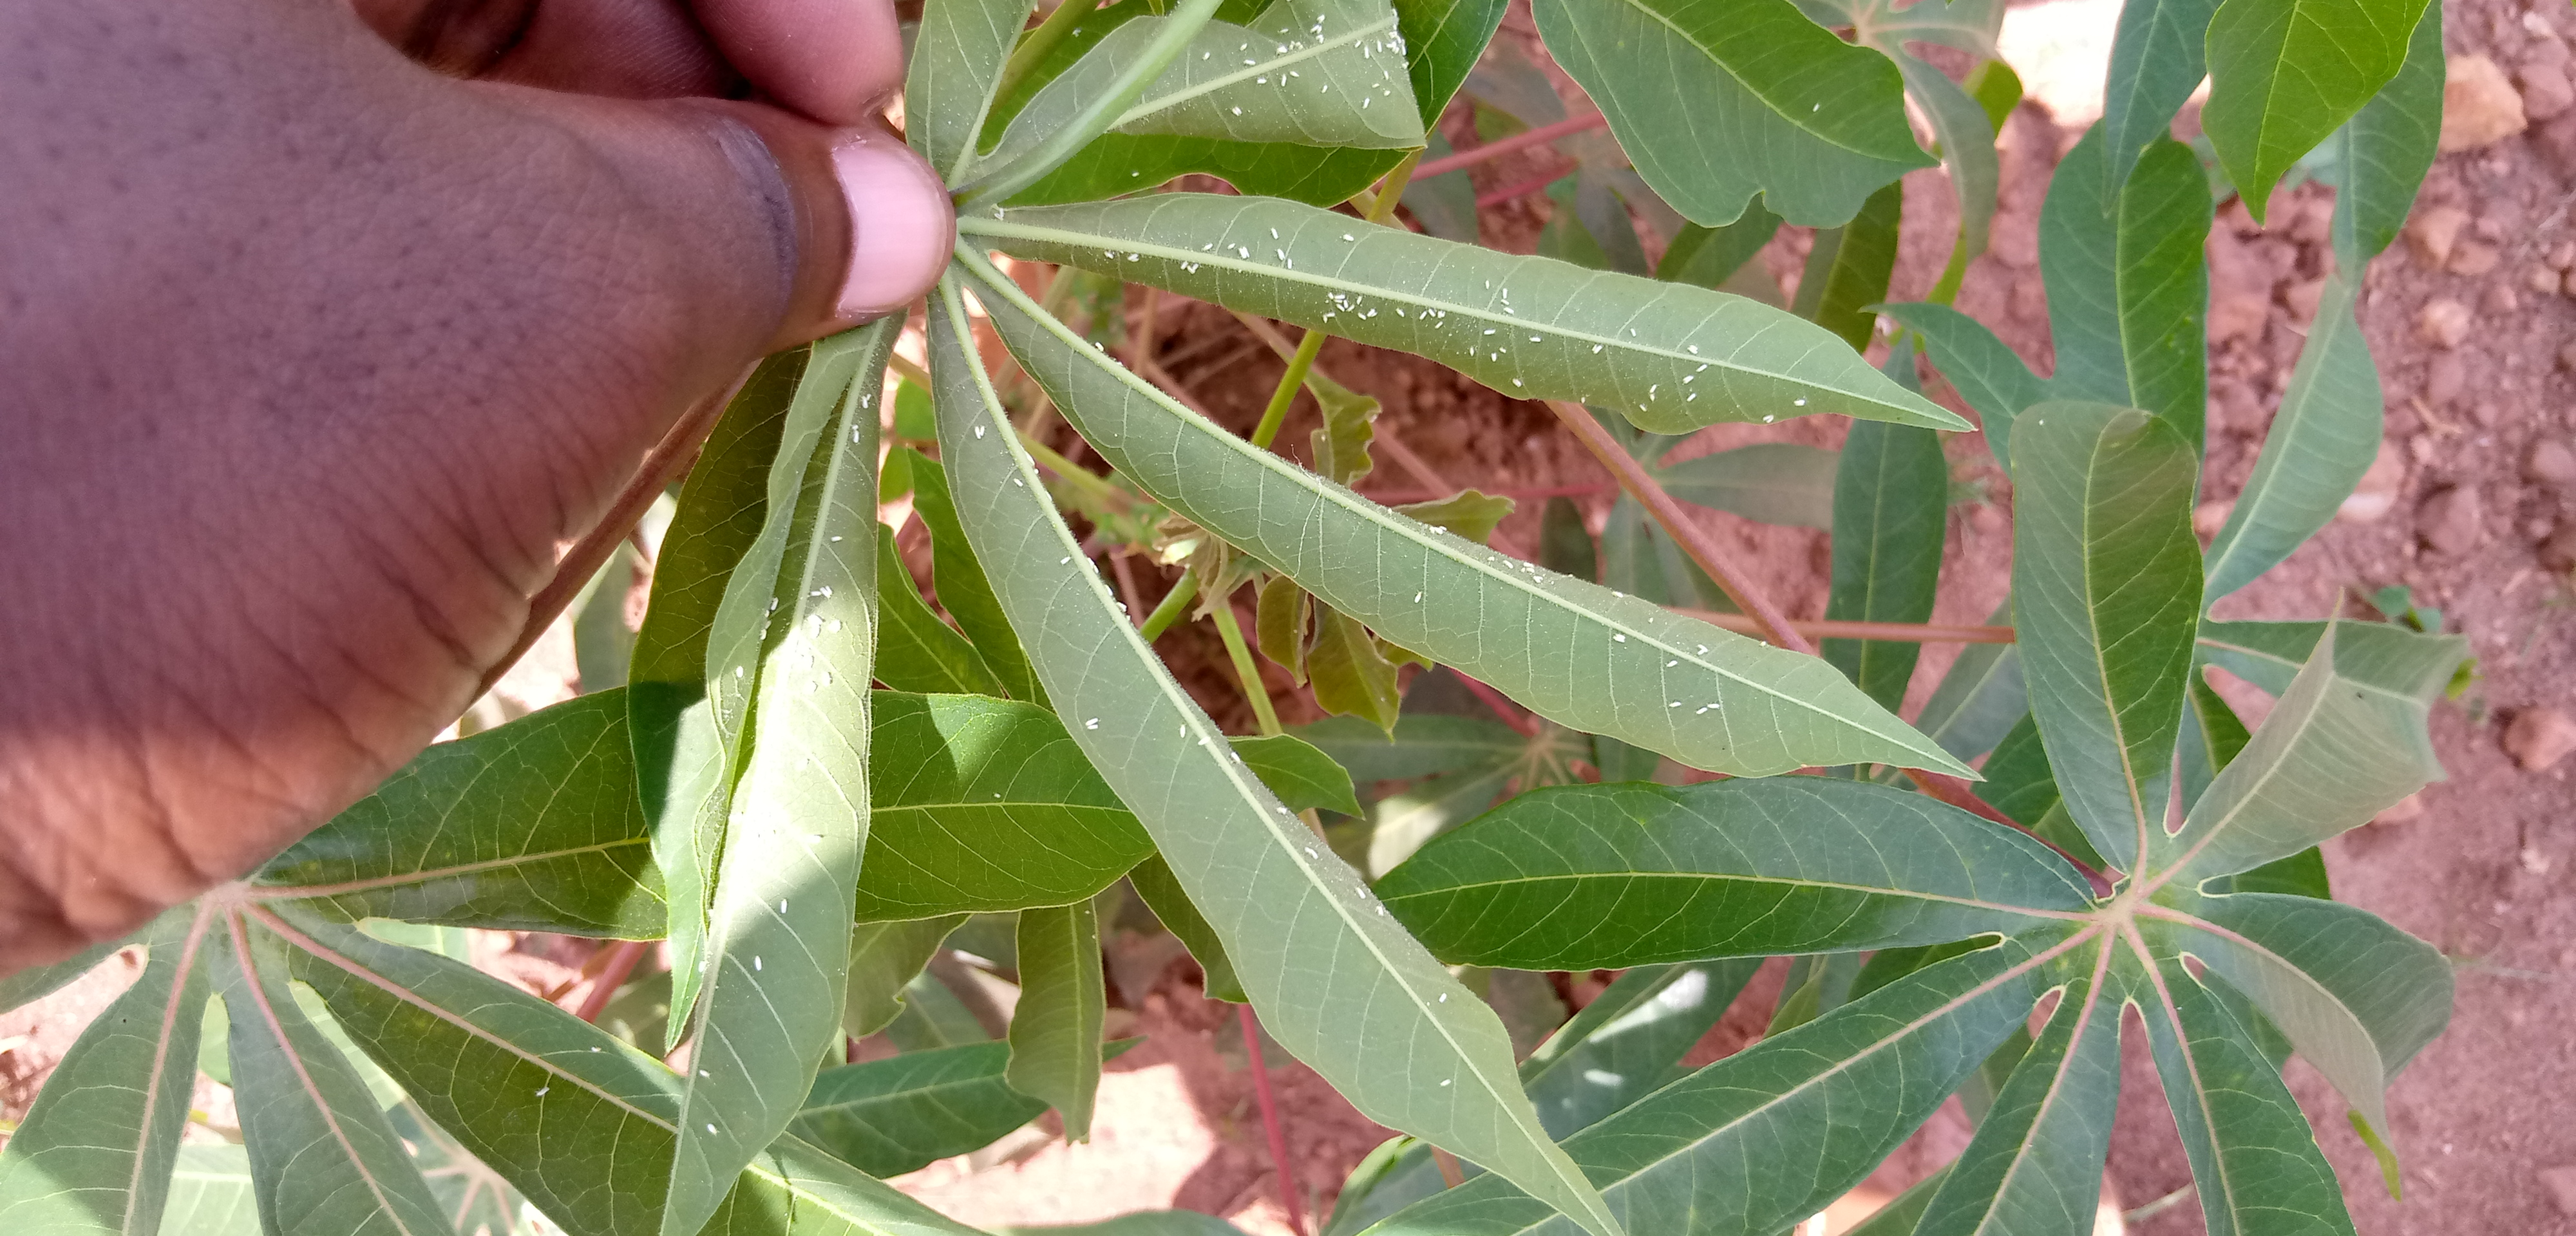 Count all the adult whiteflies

146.